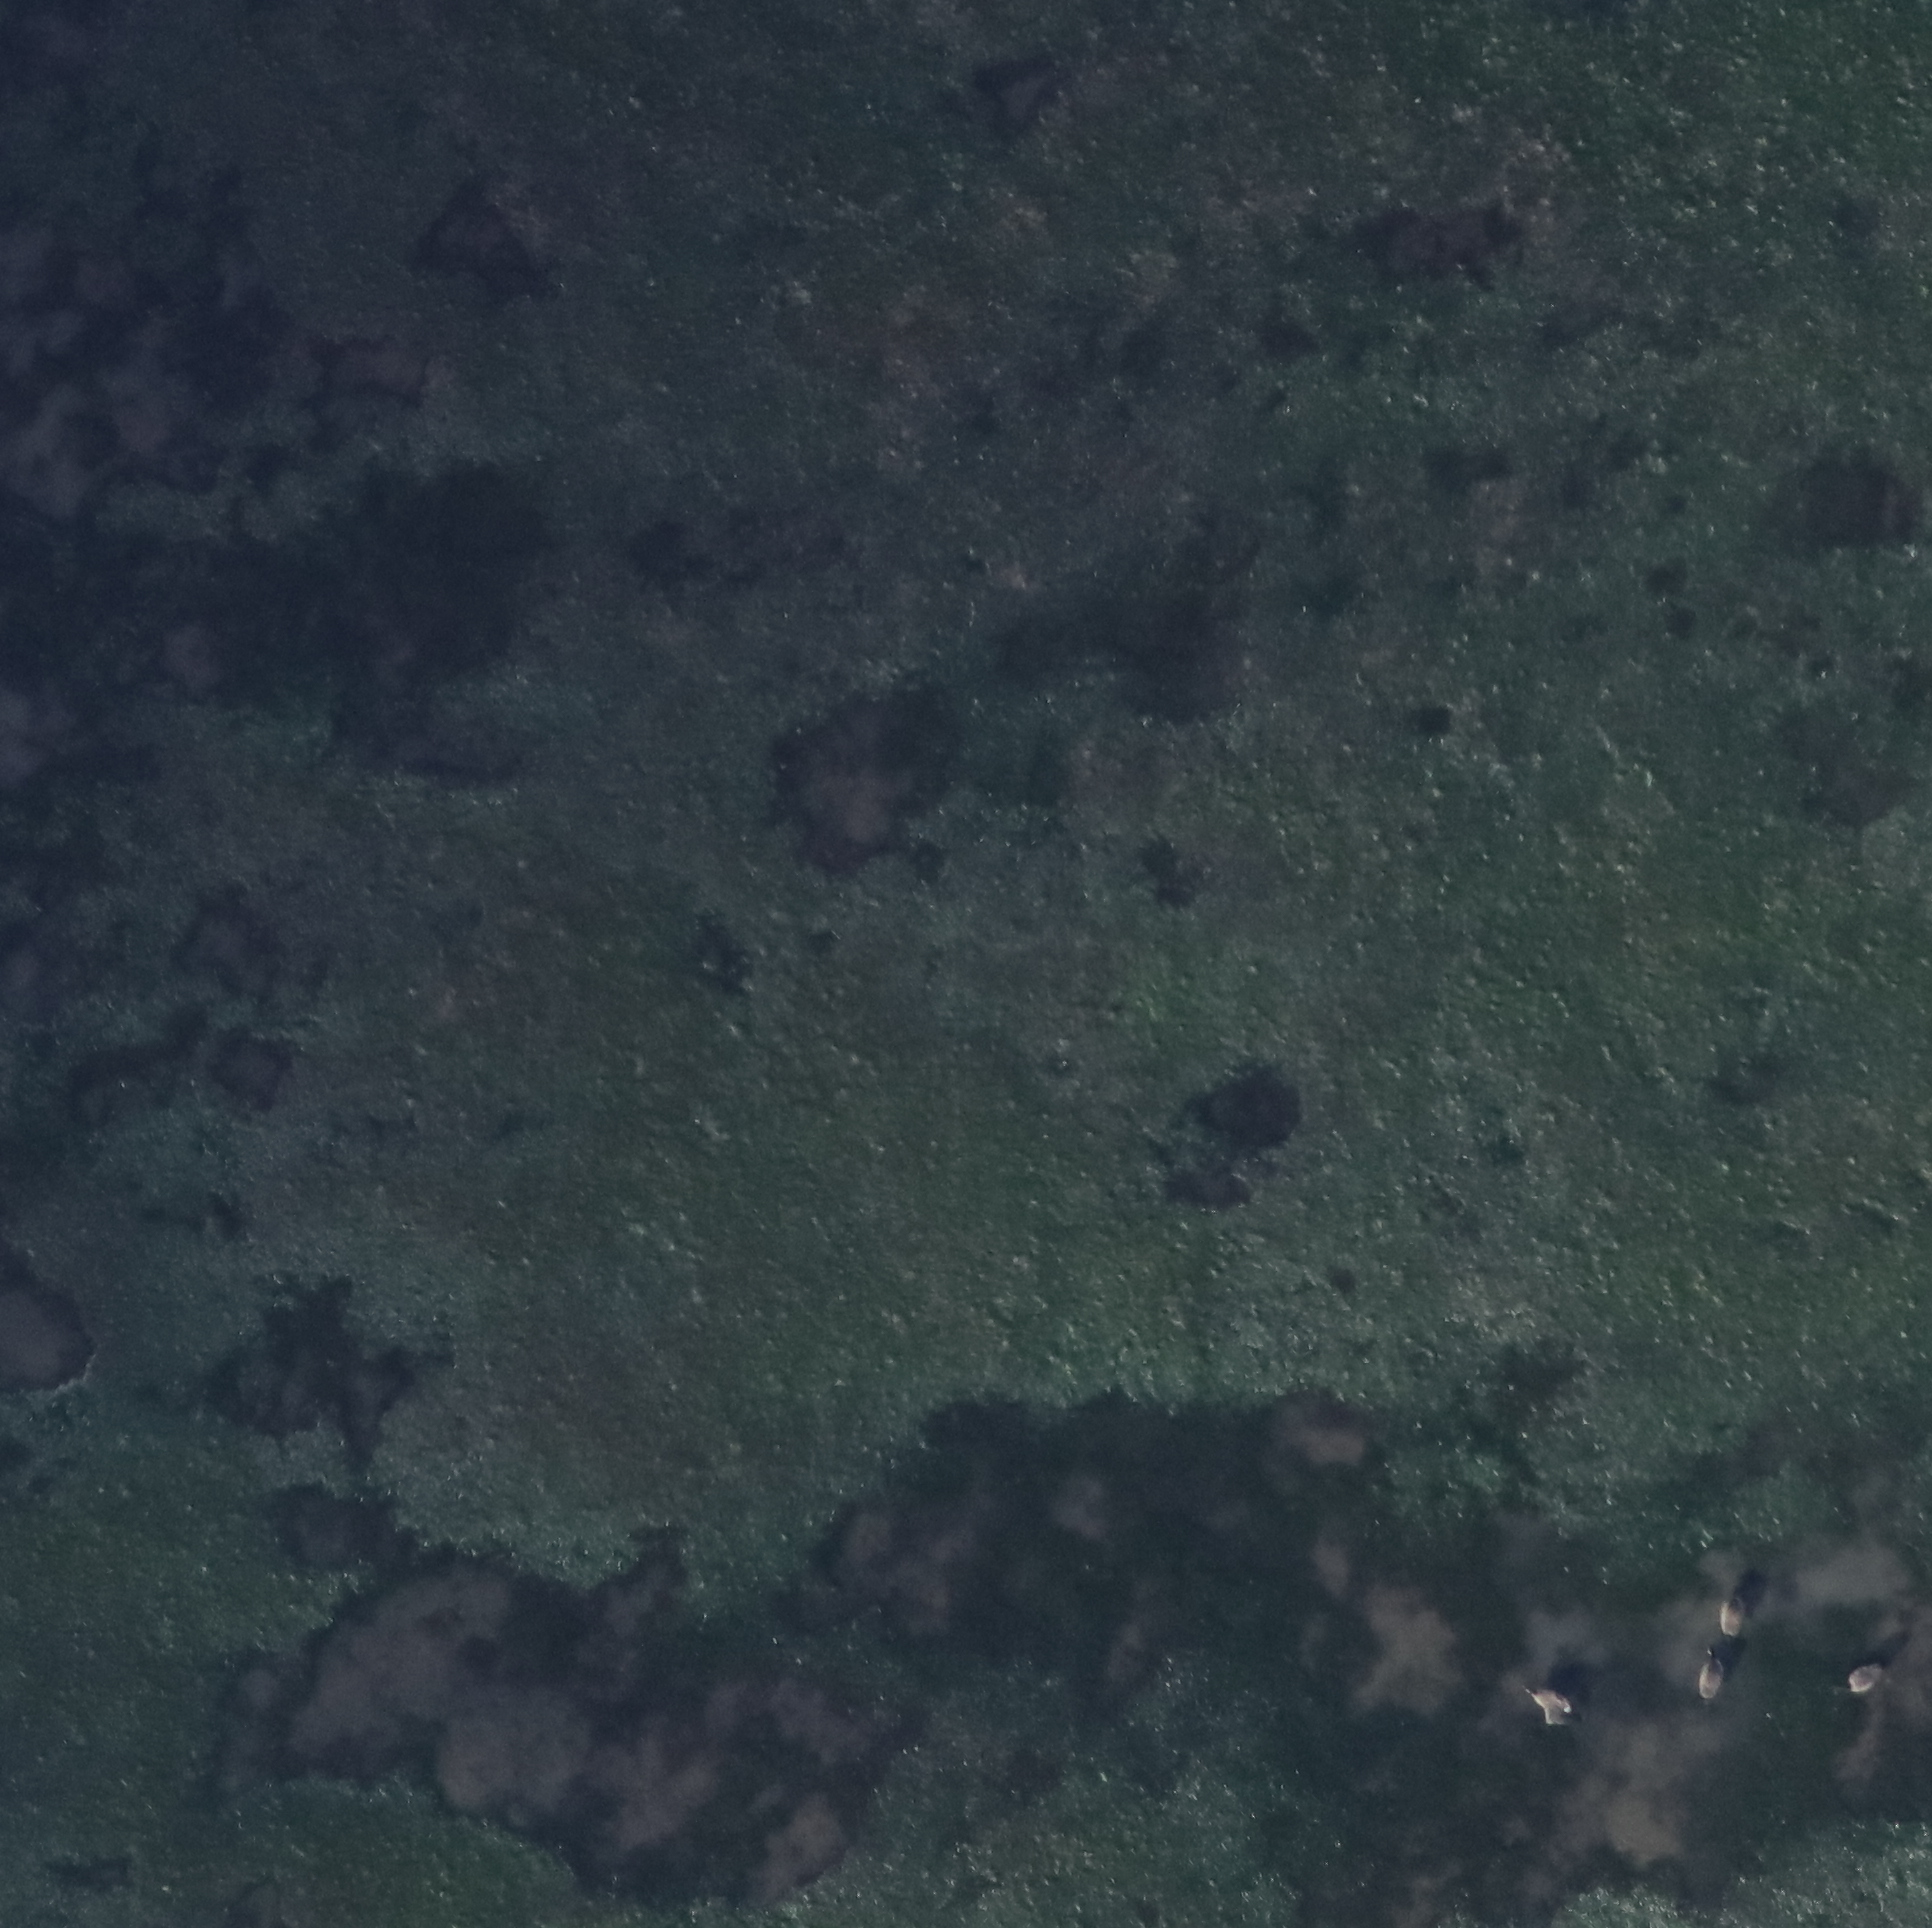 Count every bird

4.